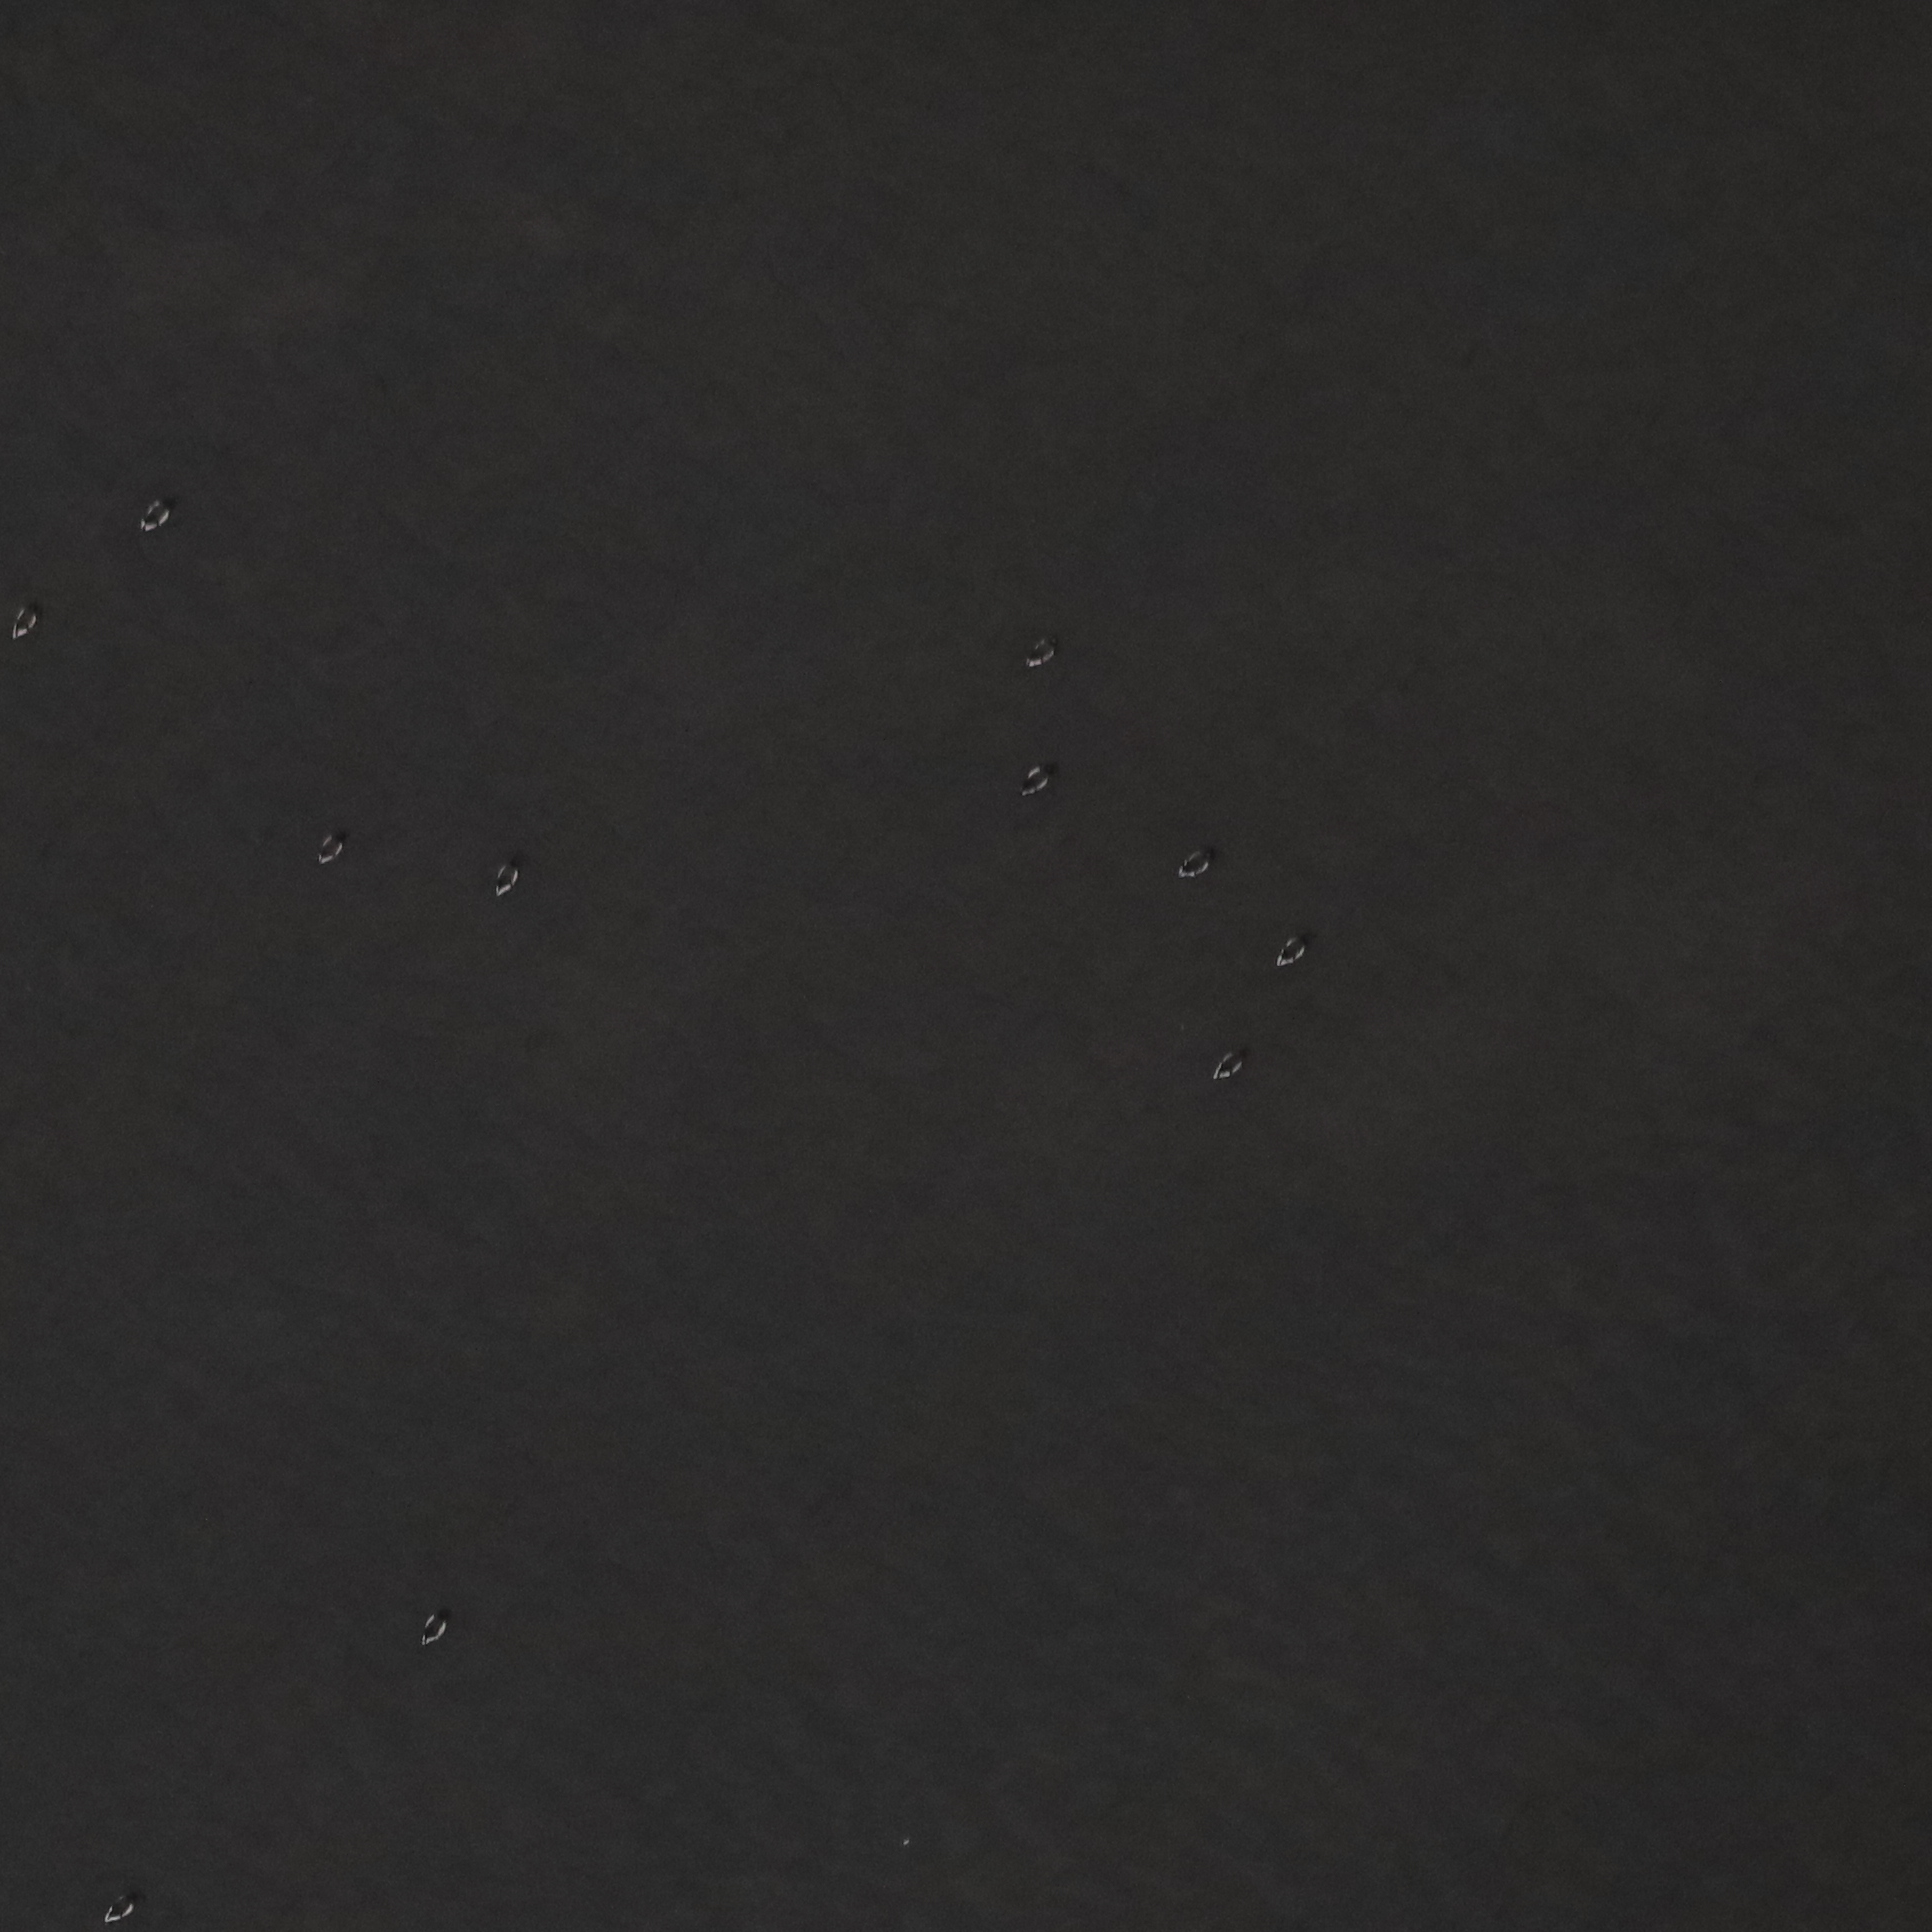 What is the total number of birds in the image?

11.